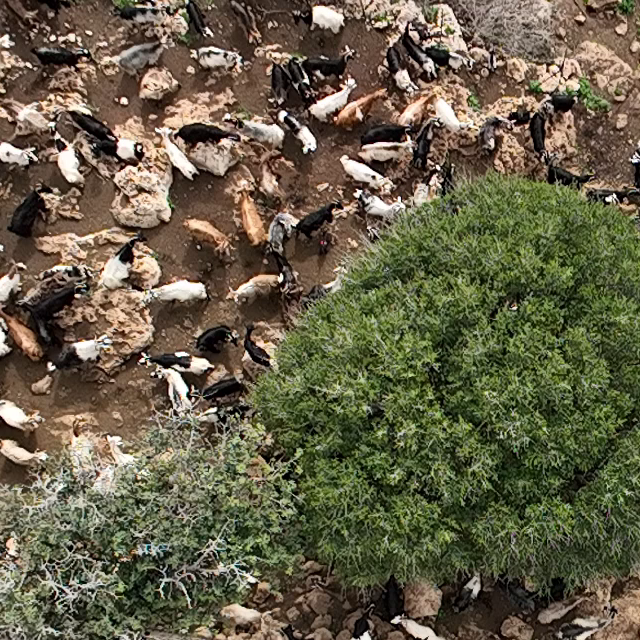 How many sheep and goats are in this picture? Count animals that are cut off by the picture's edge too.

85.